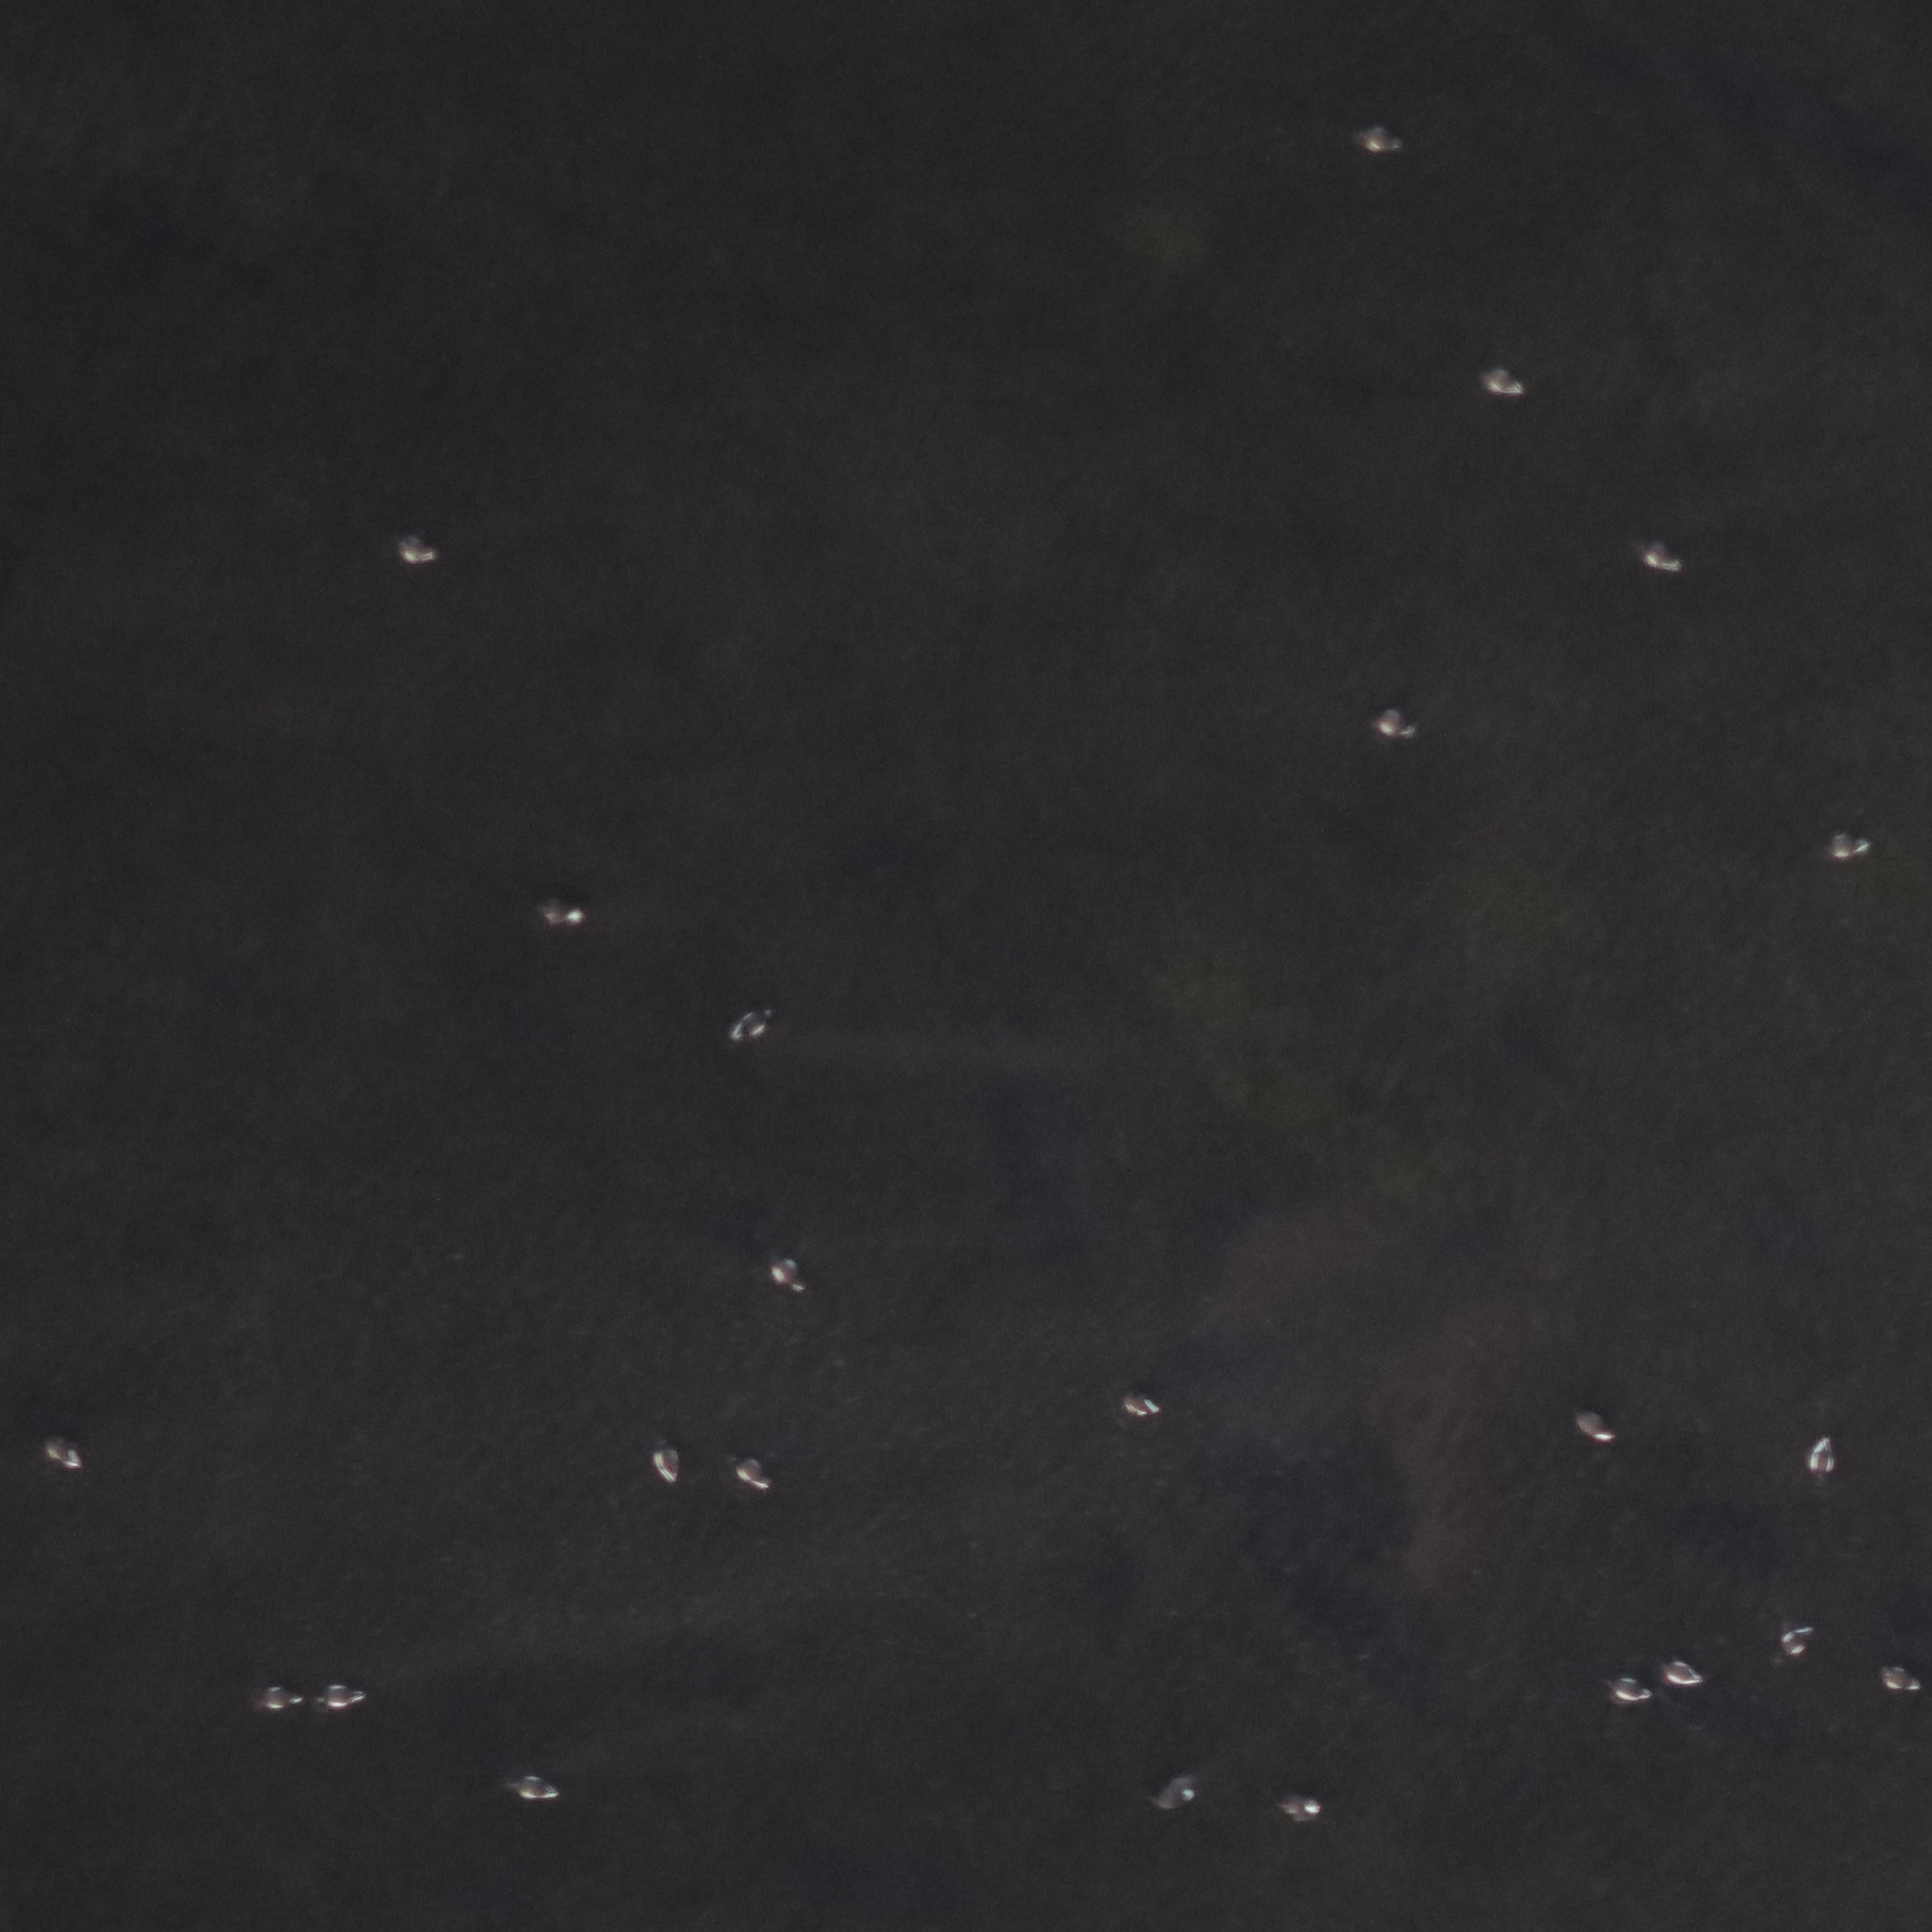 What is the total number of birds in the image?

24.